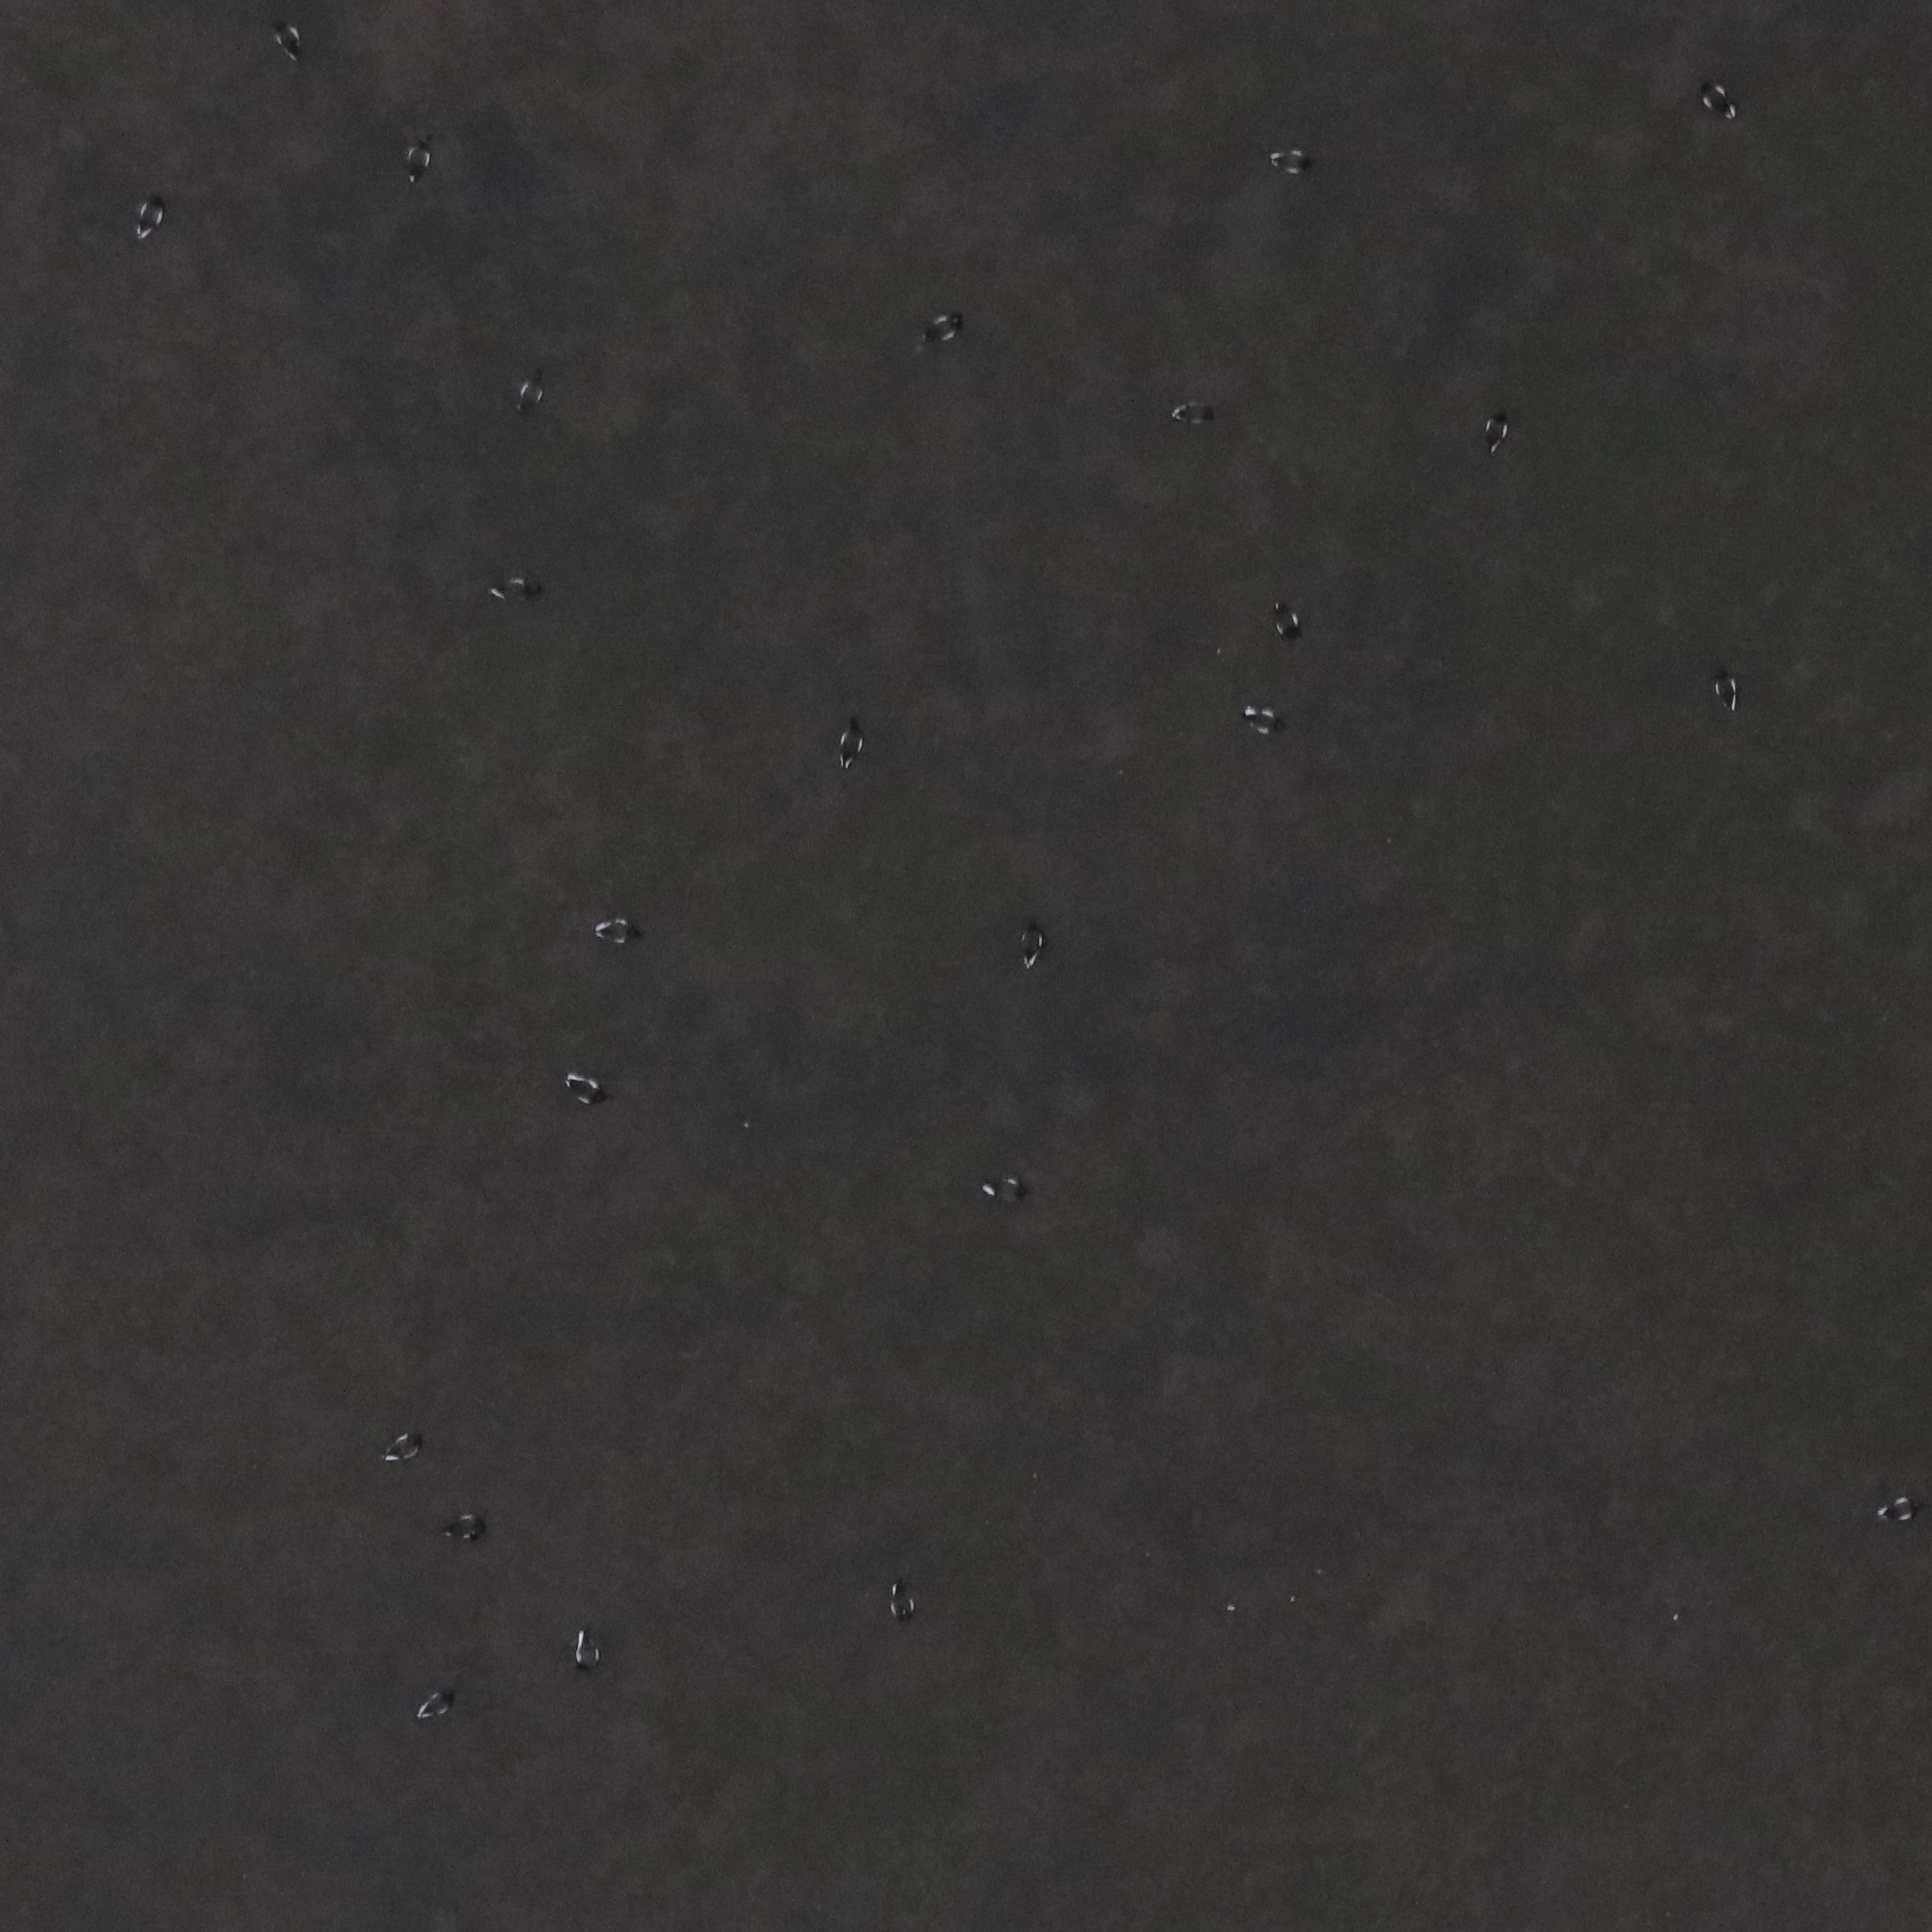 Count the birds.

24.